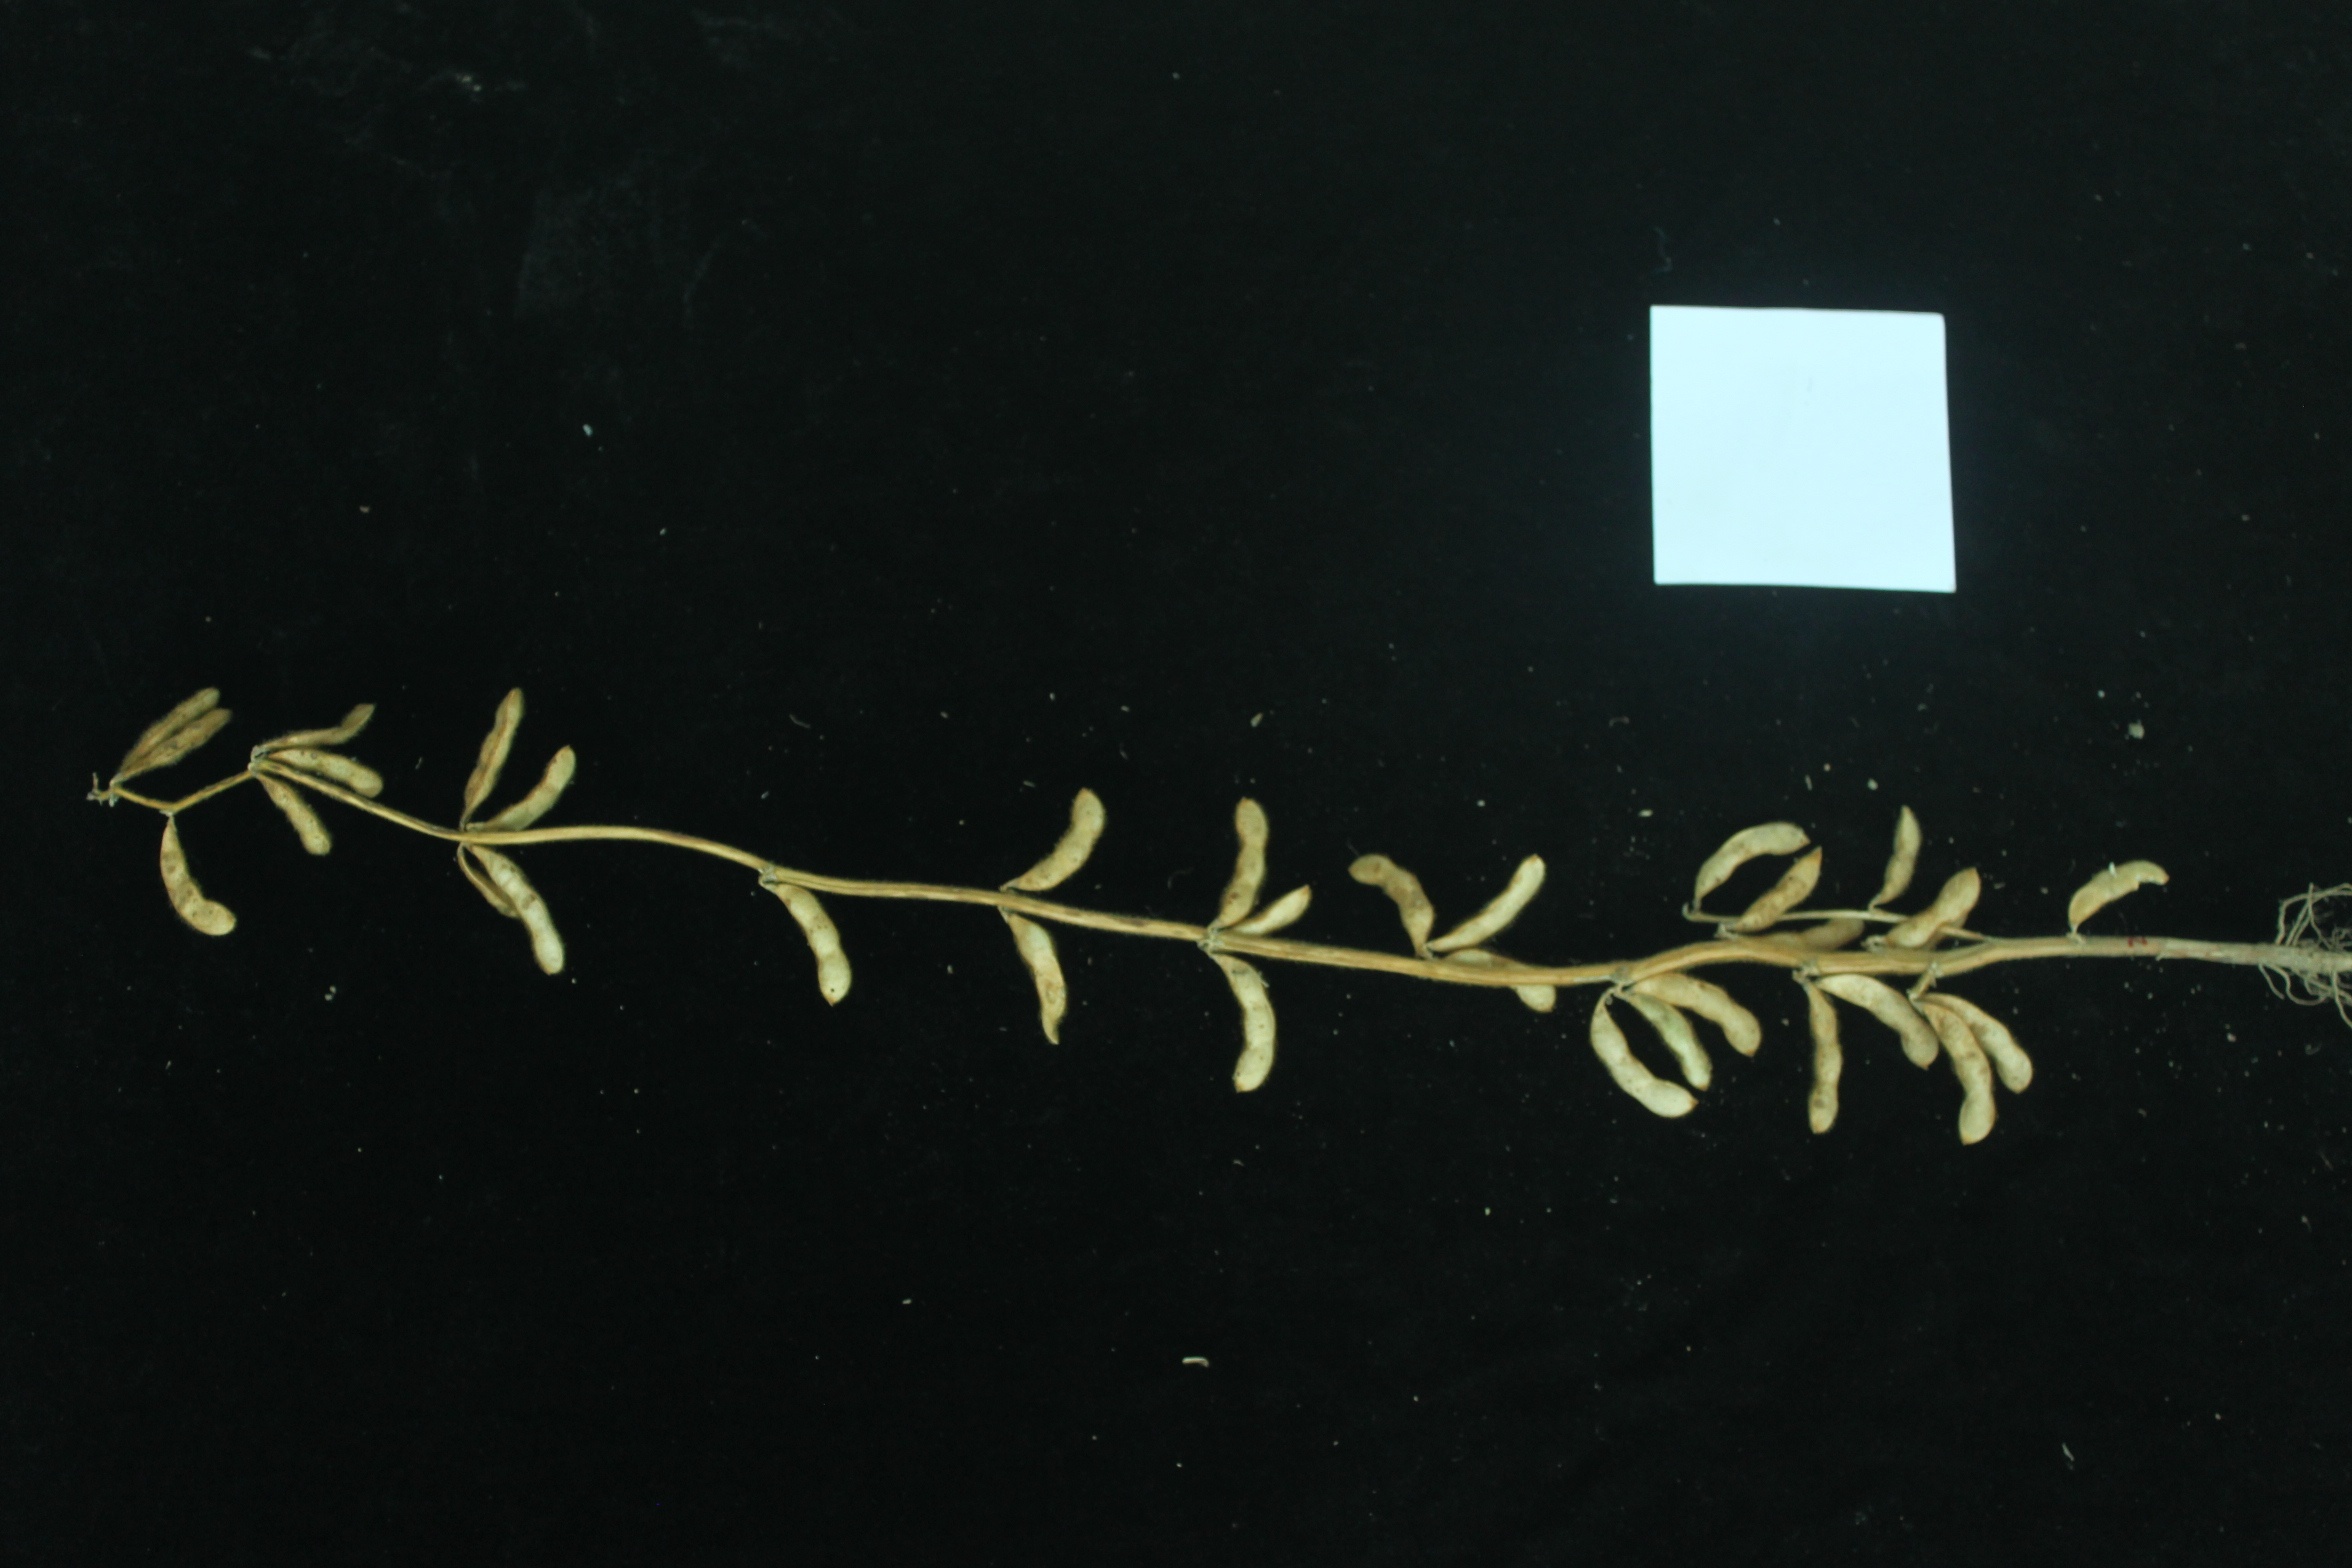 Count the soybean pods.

30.